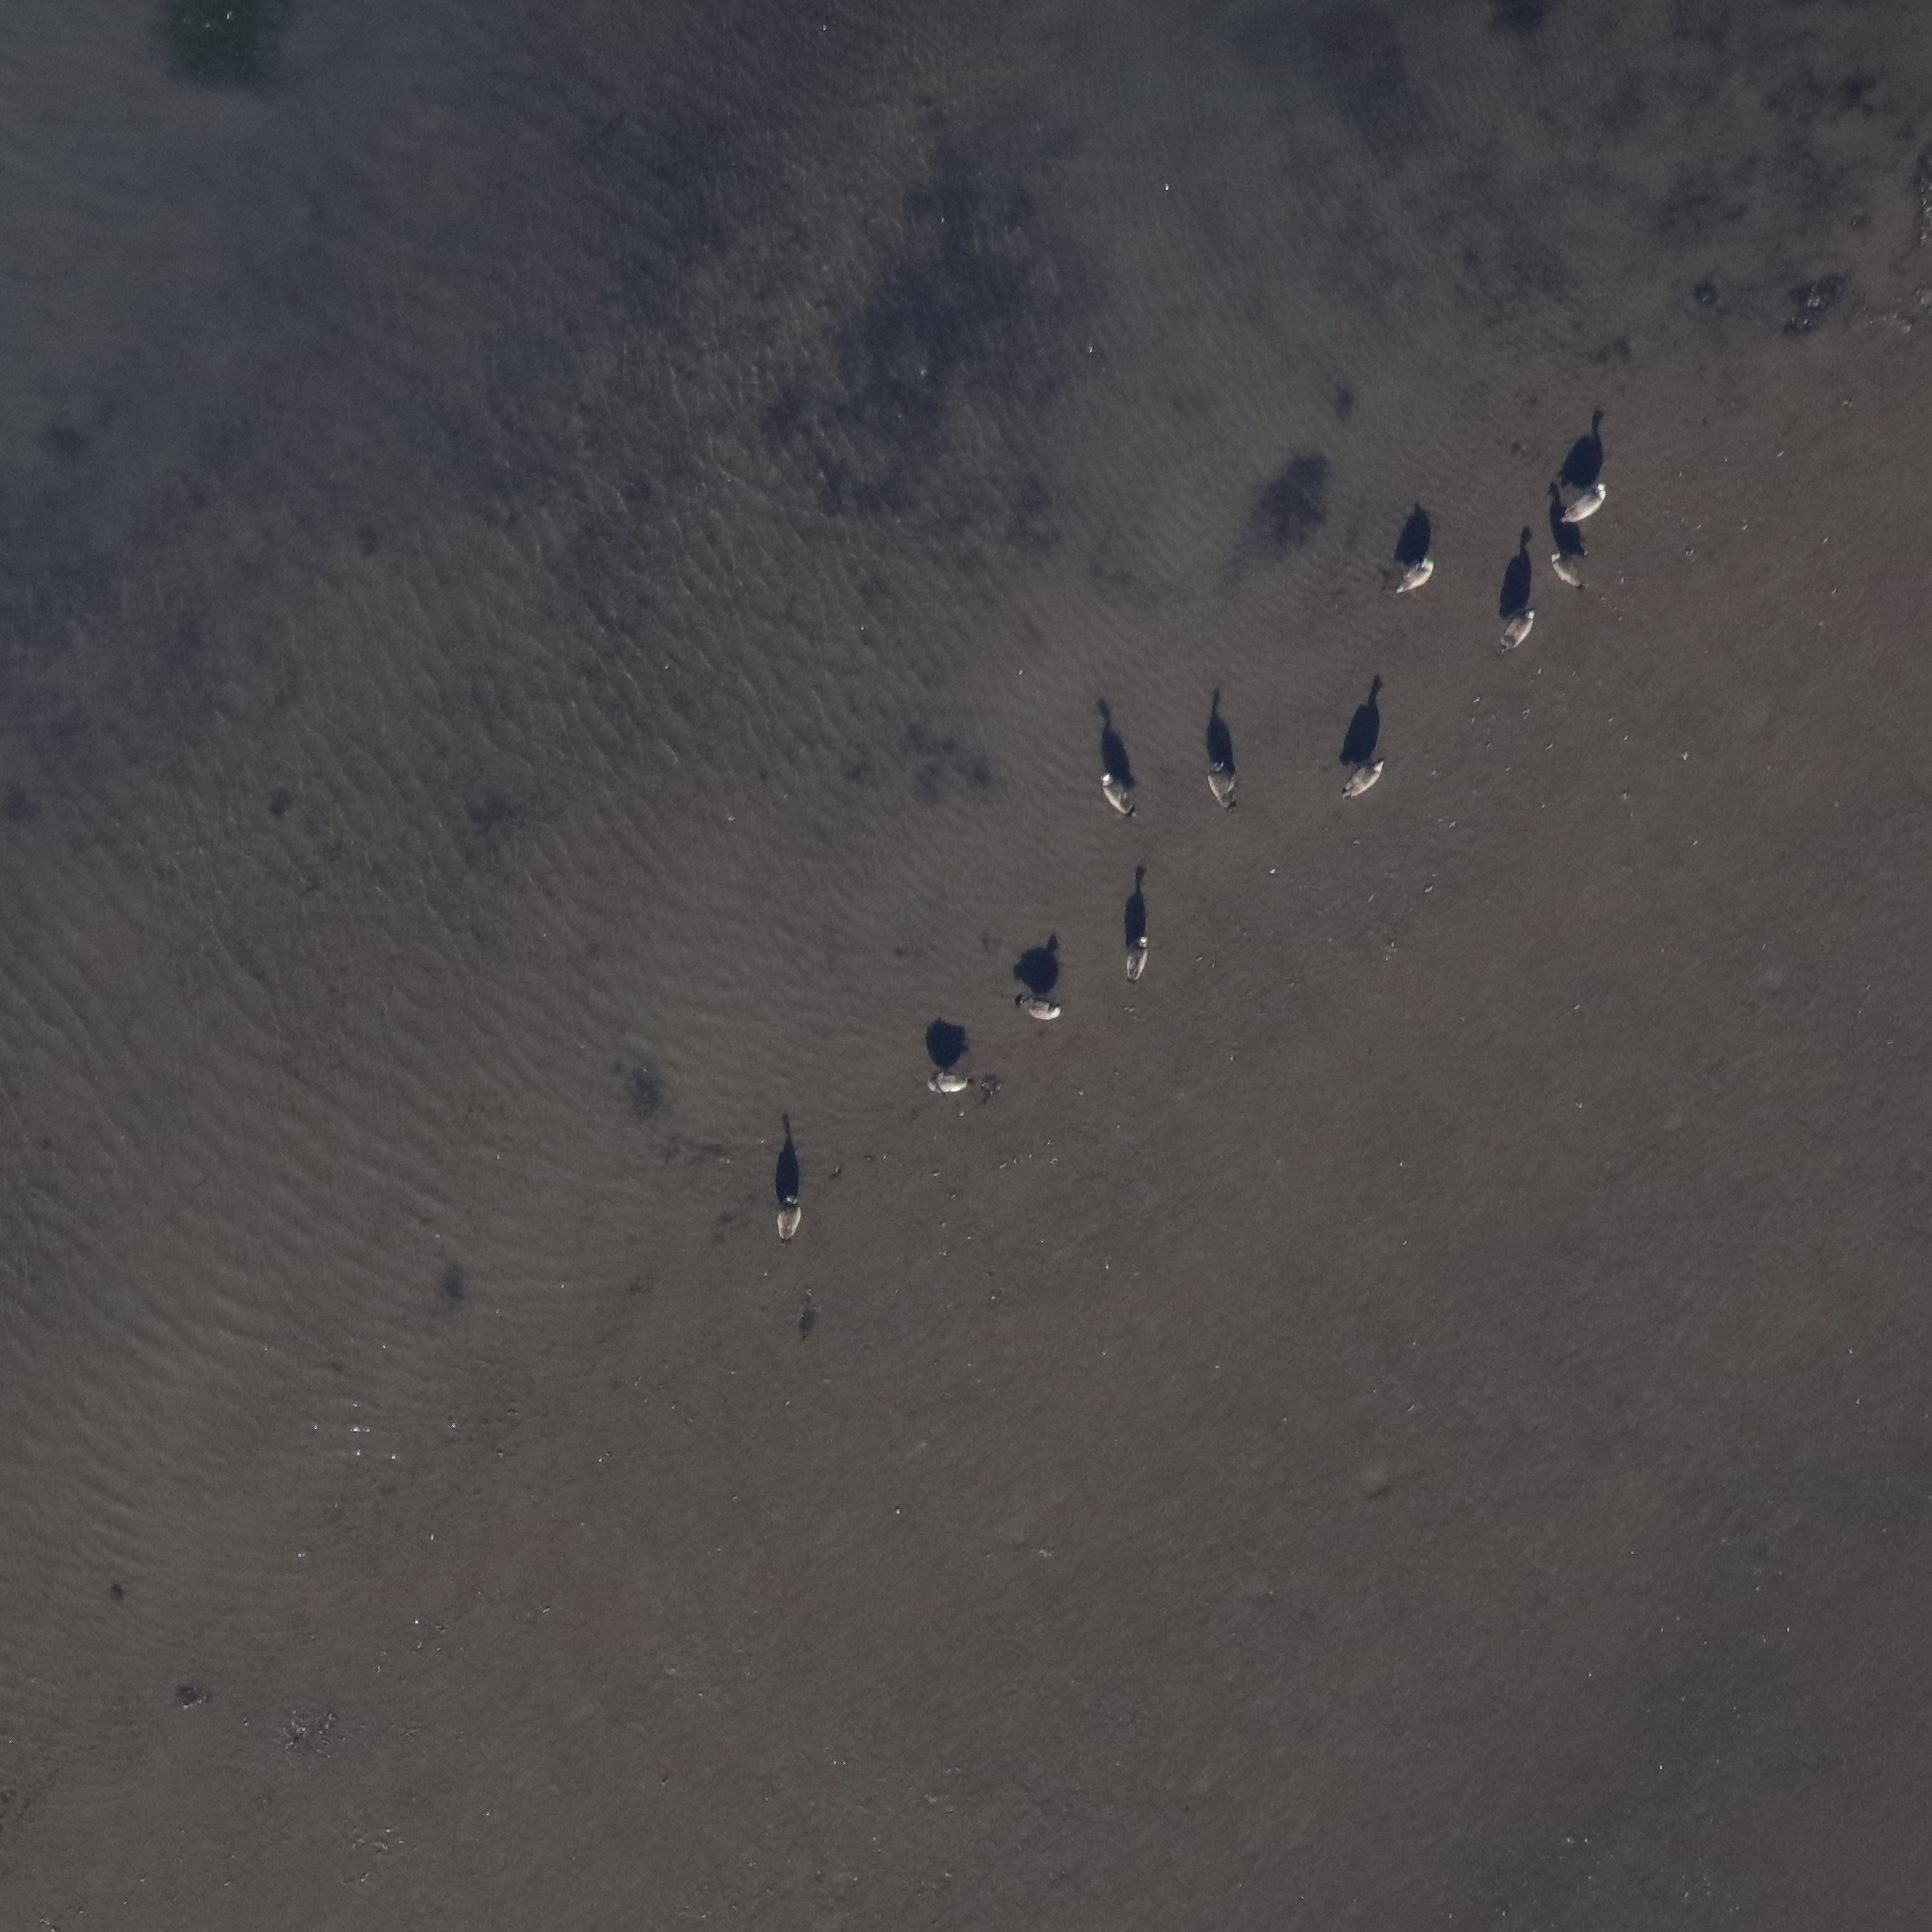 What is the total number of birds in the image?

11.